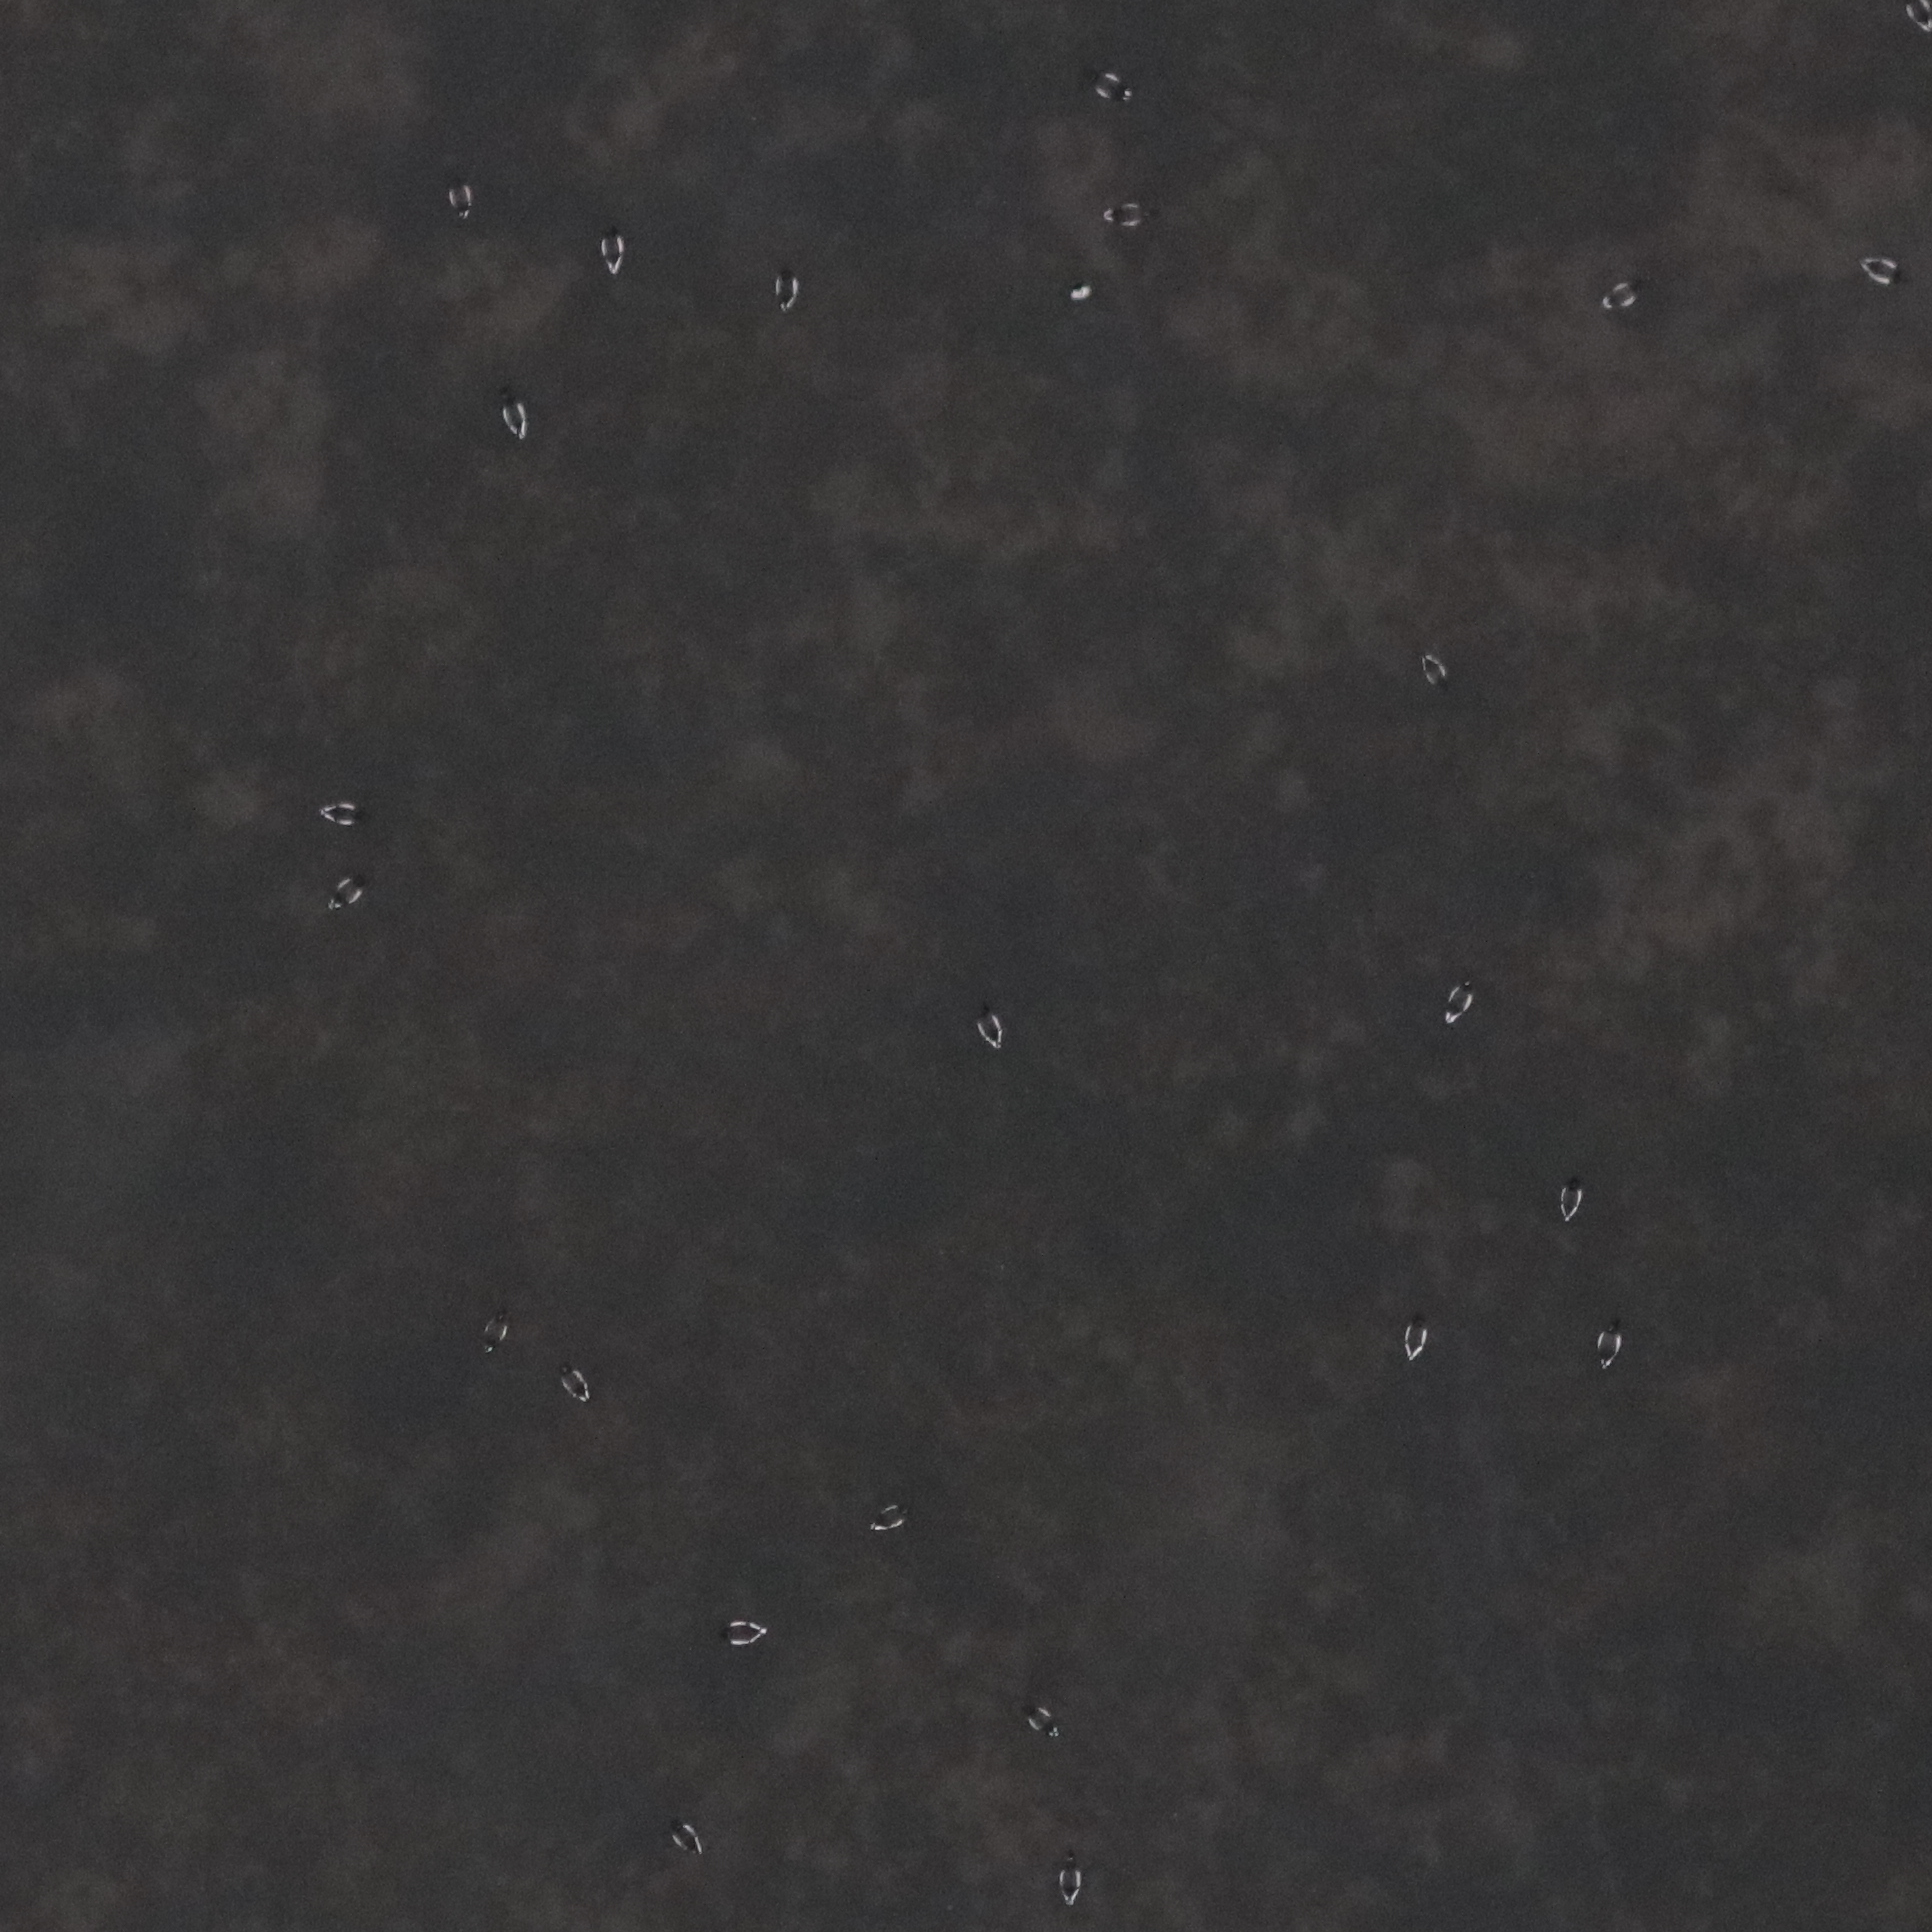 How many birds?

25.